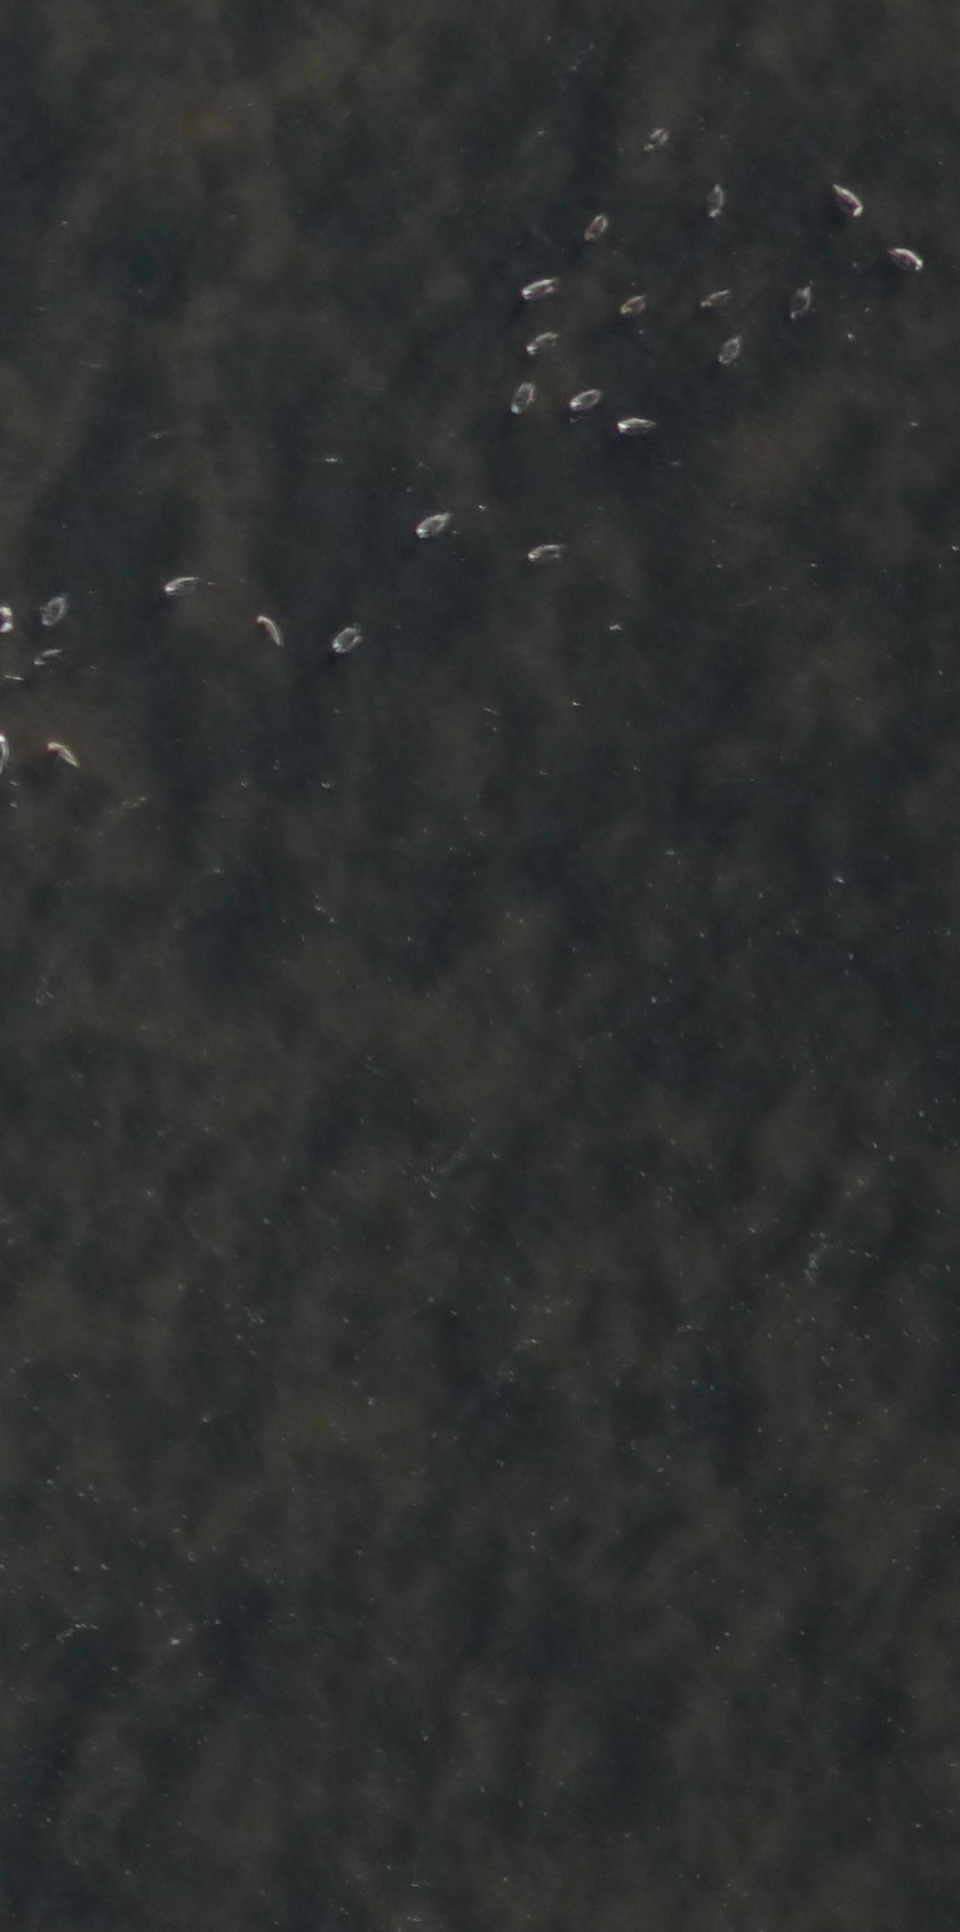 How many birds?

23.